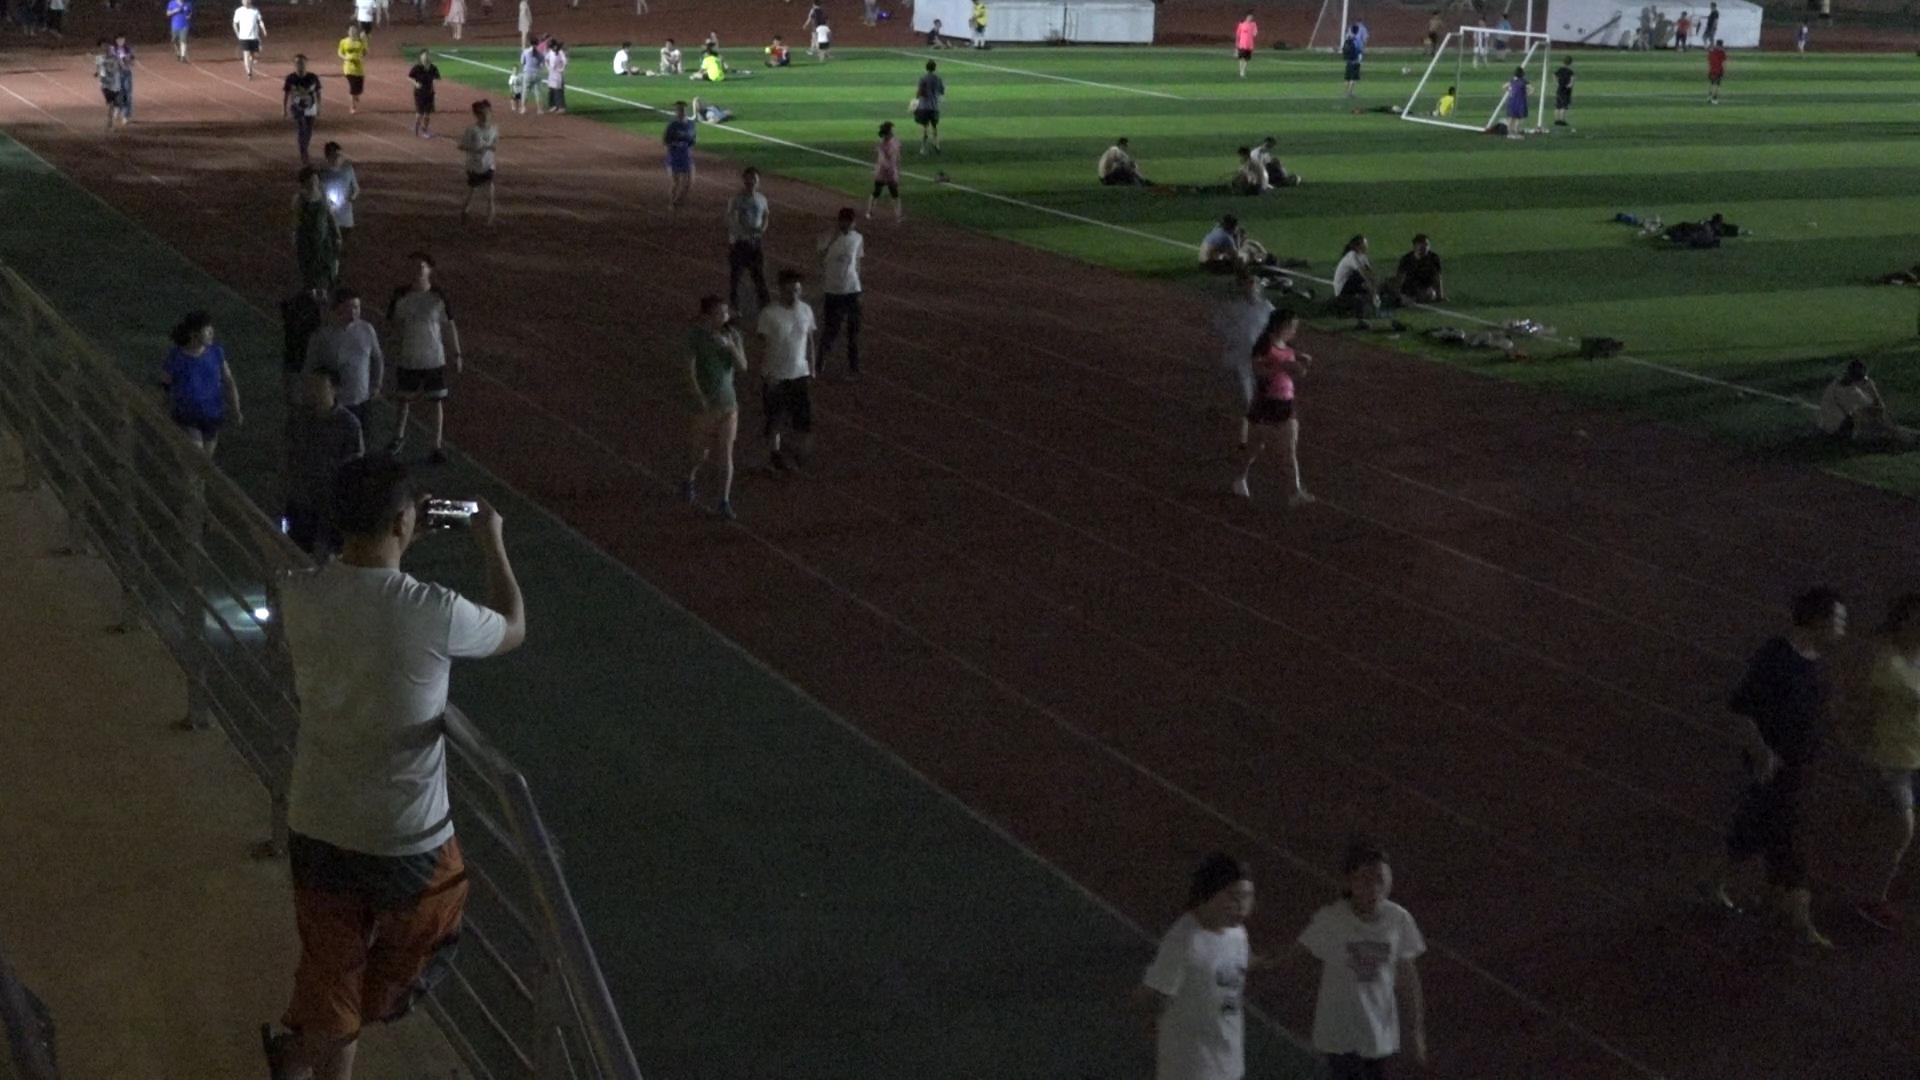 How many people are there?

55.